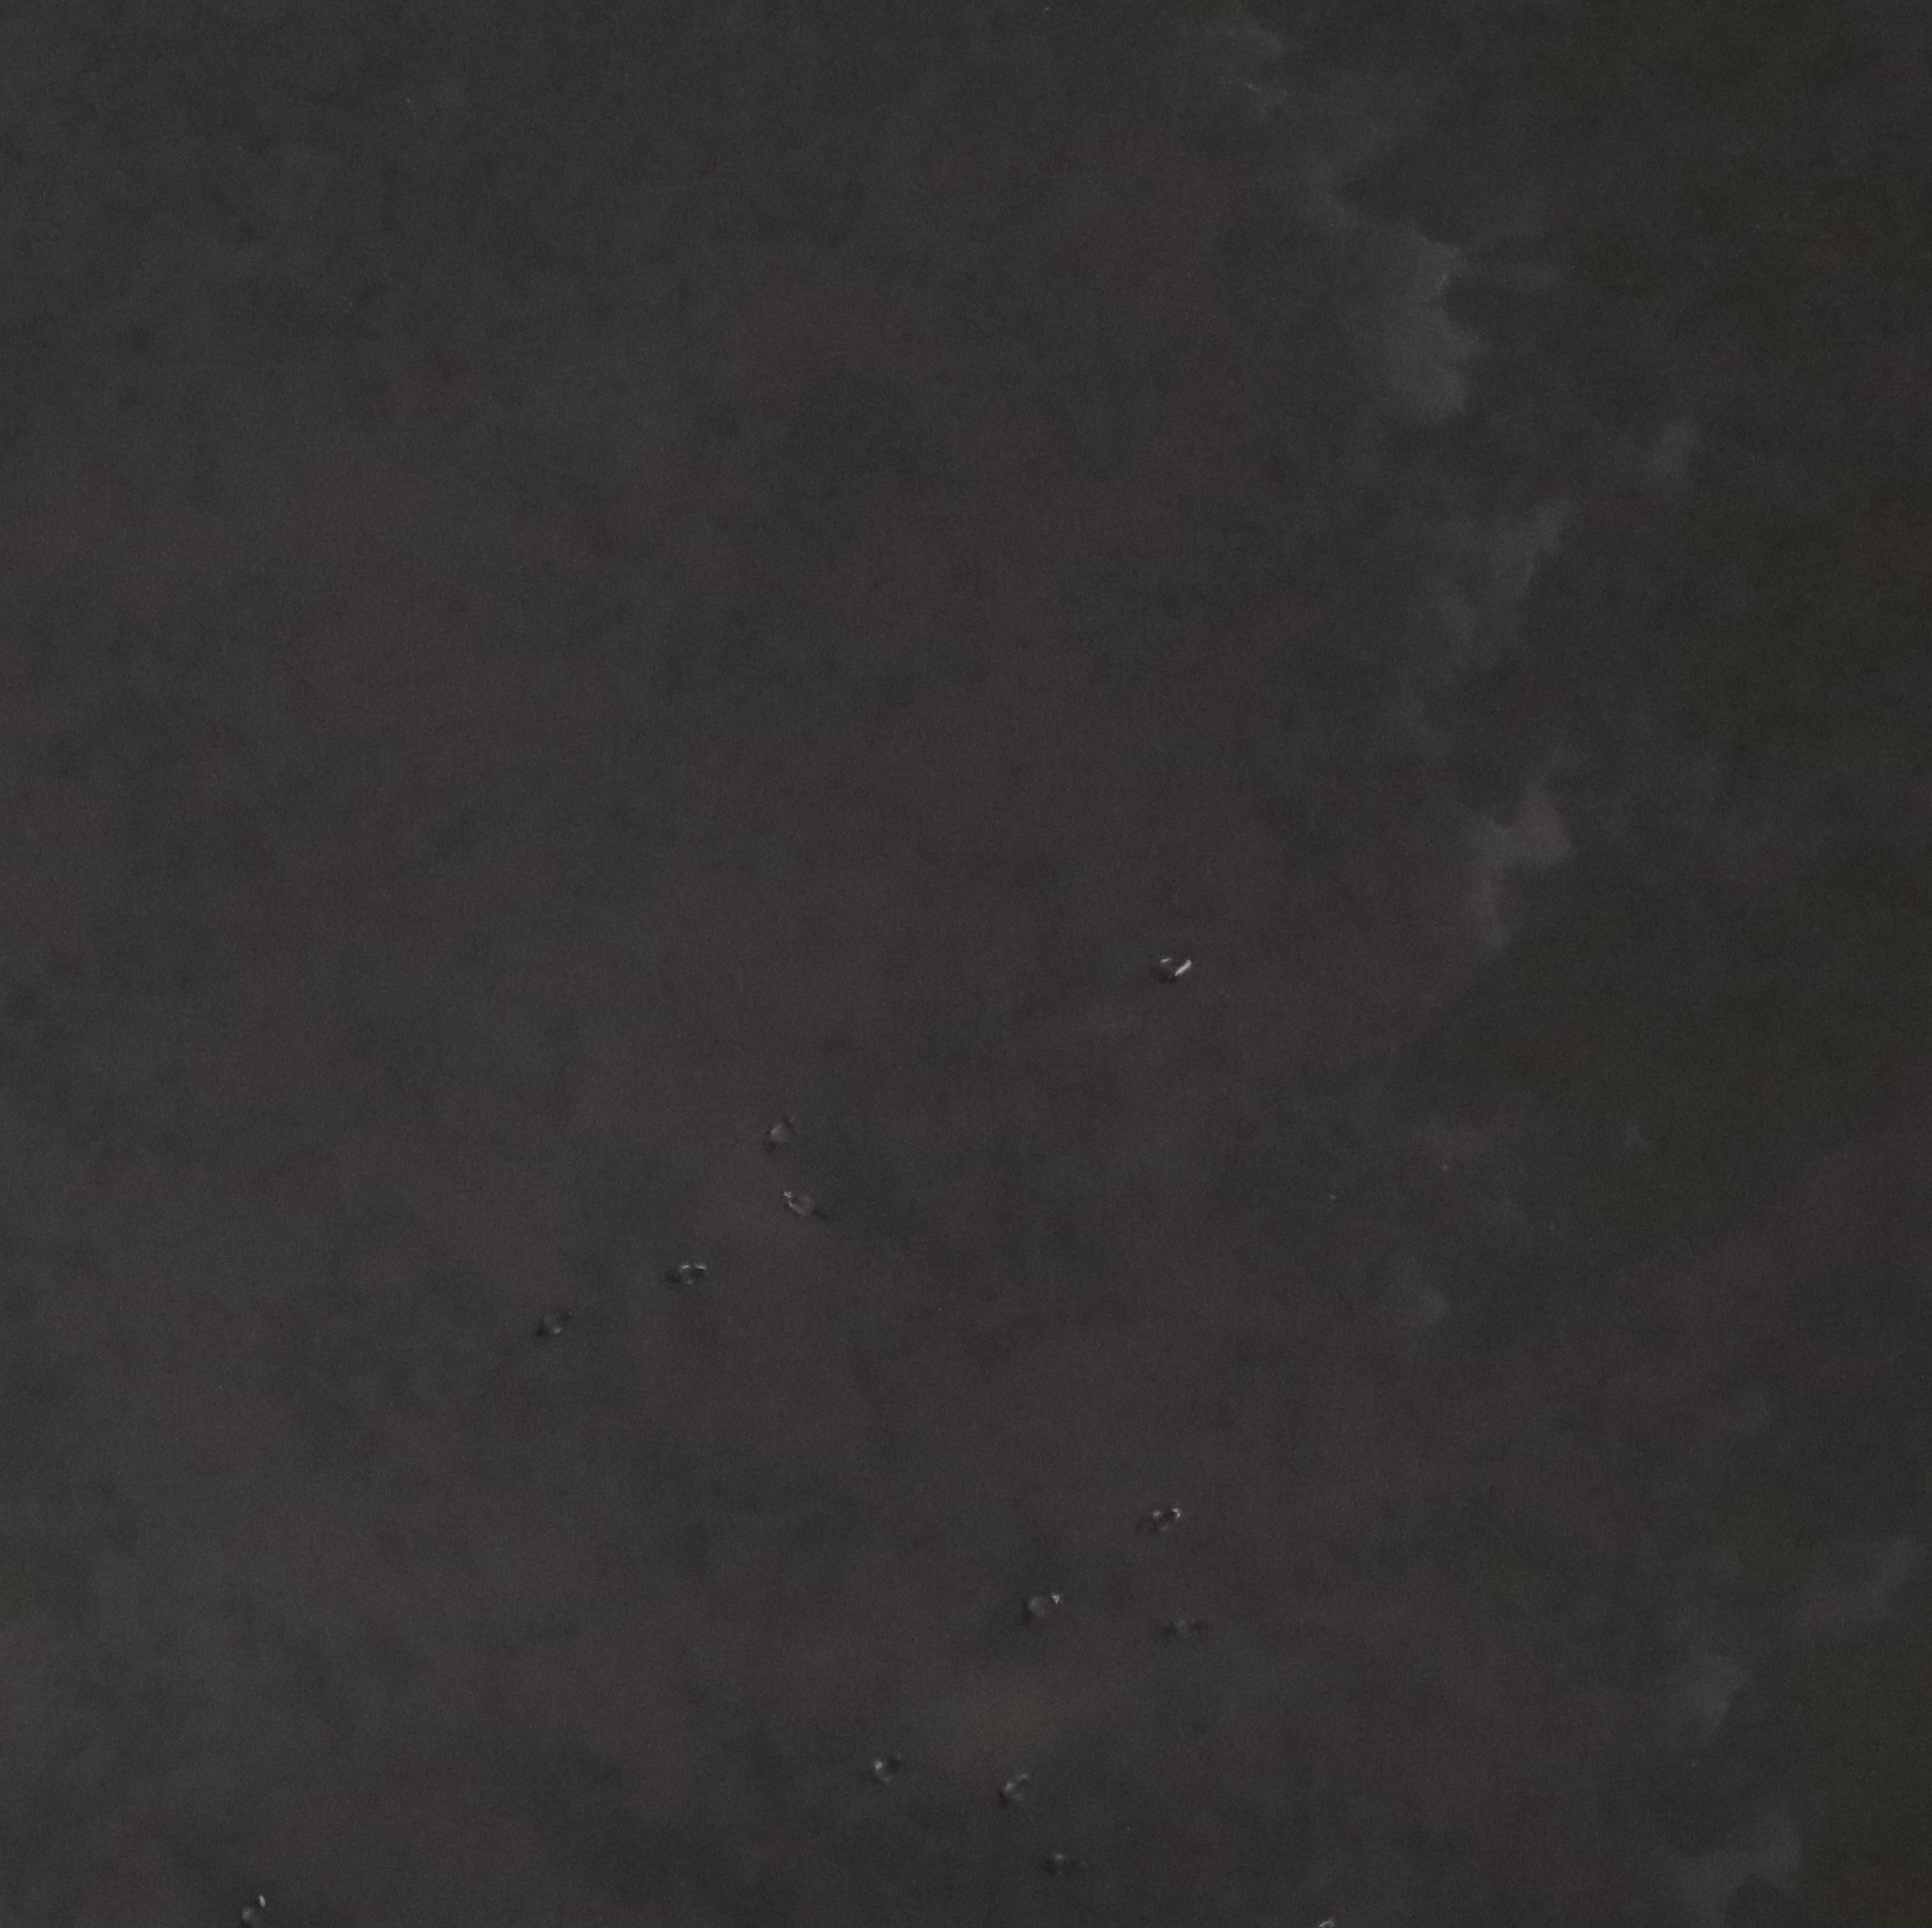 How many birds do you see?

12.